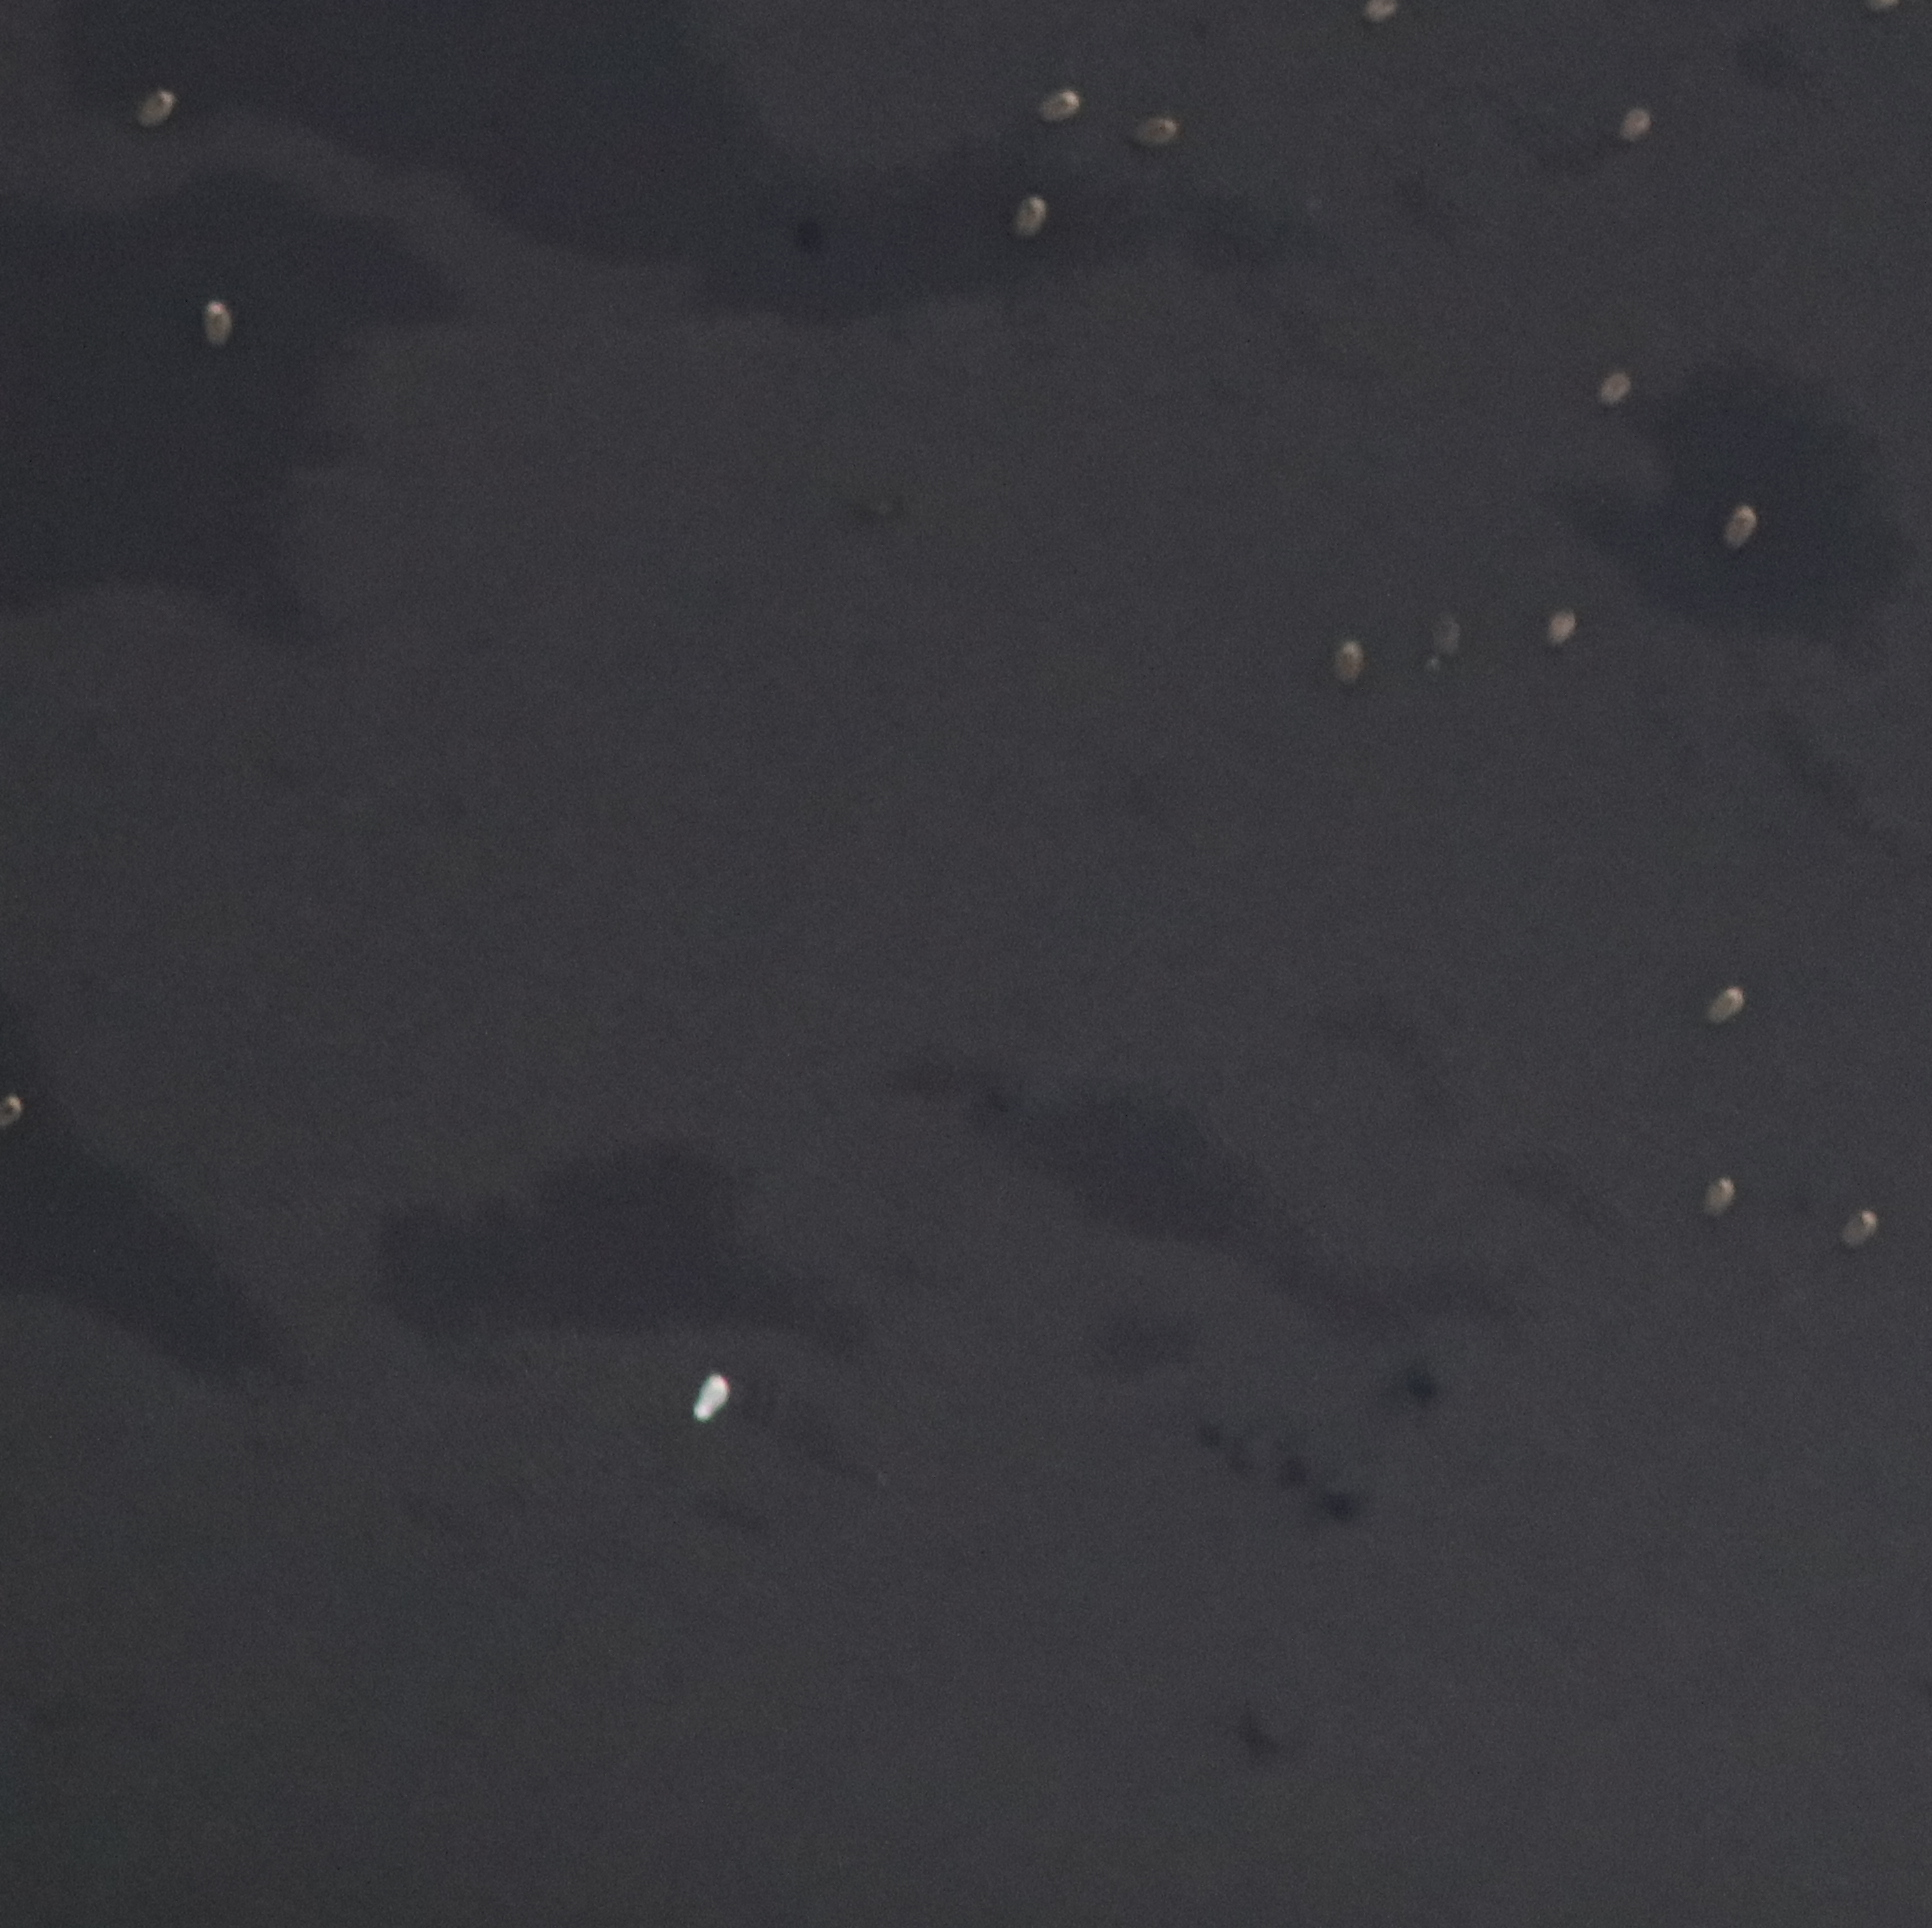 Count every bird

16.